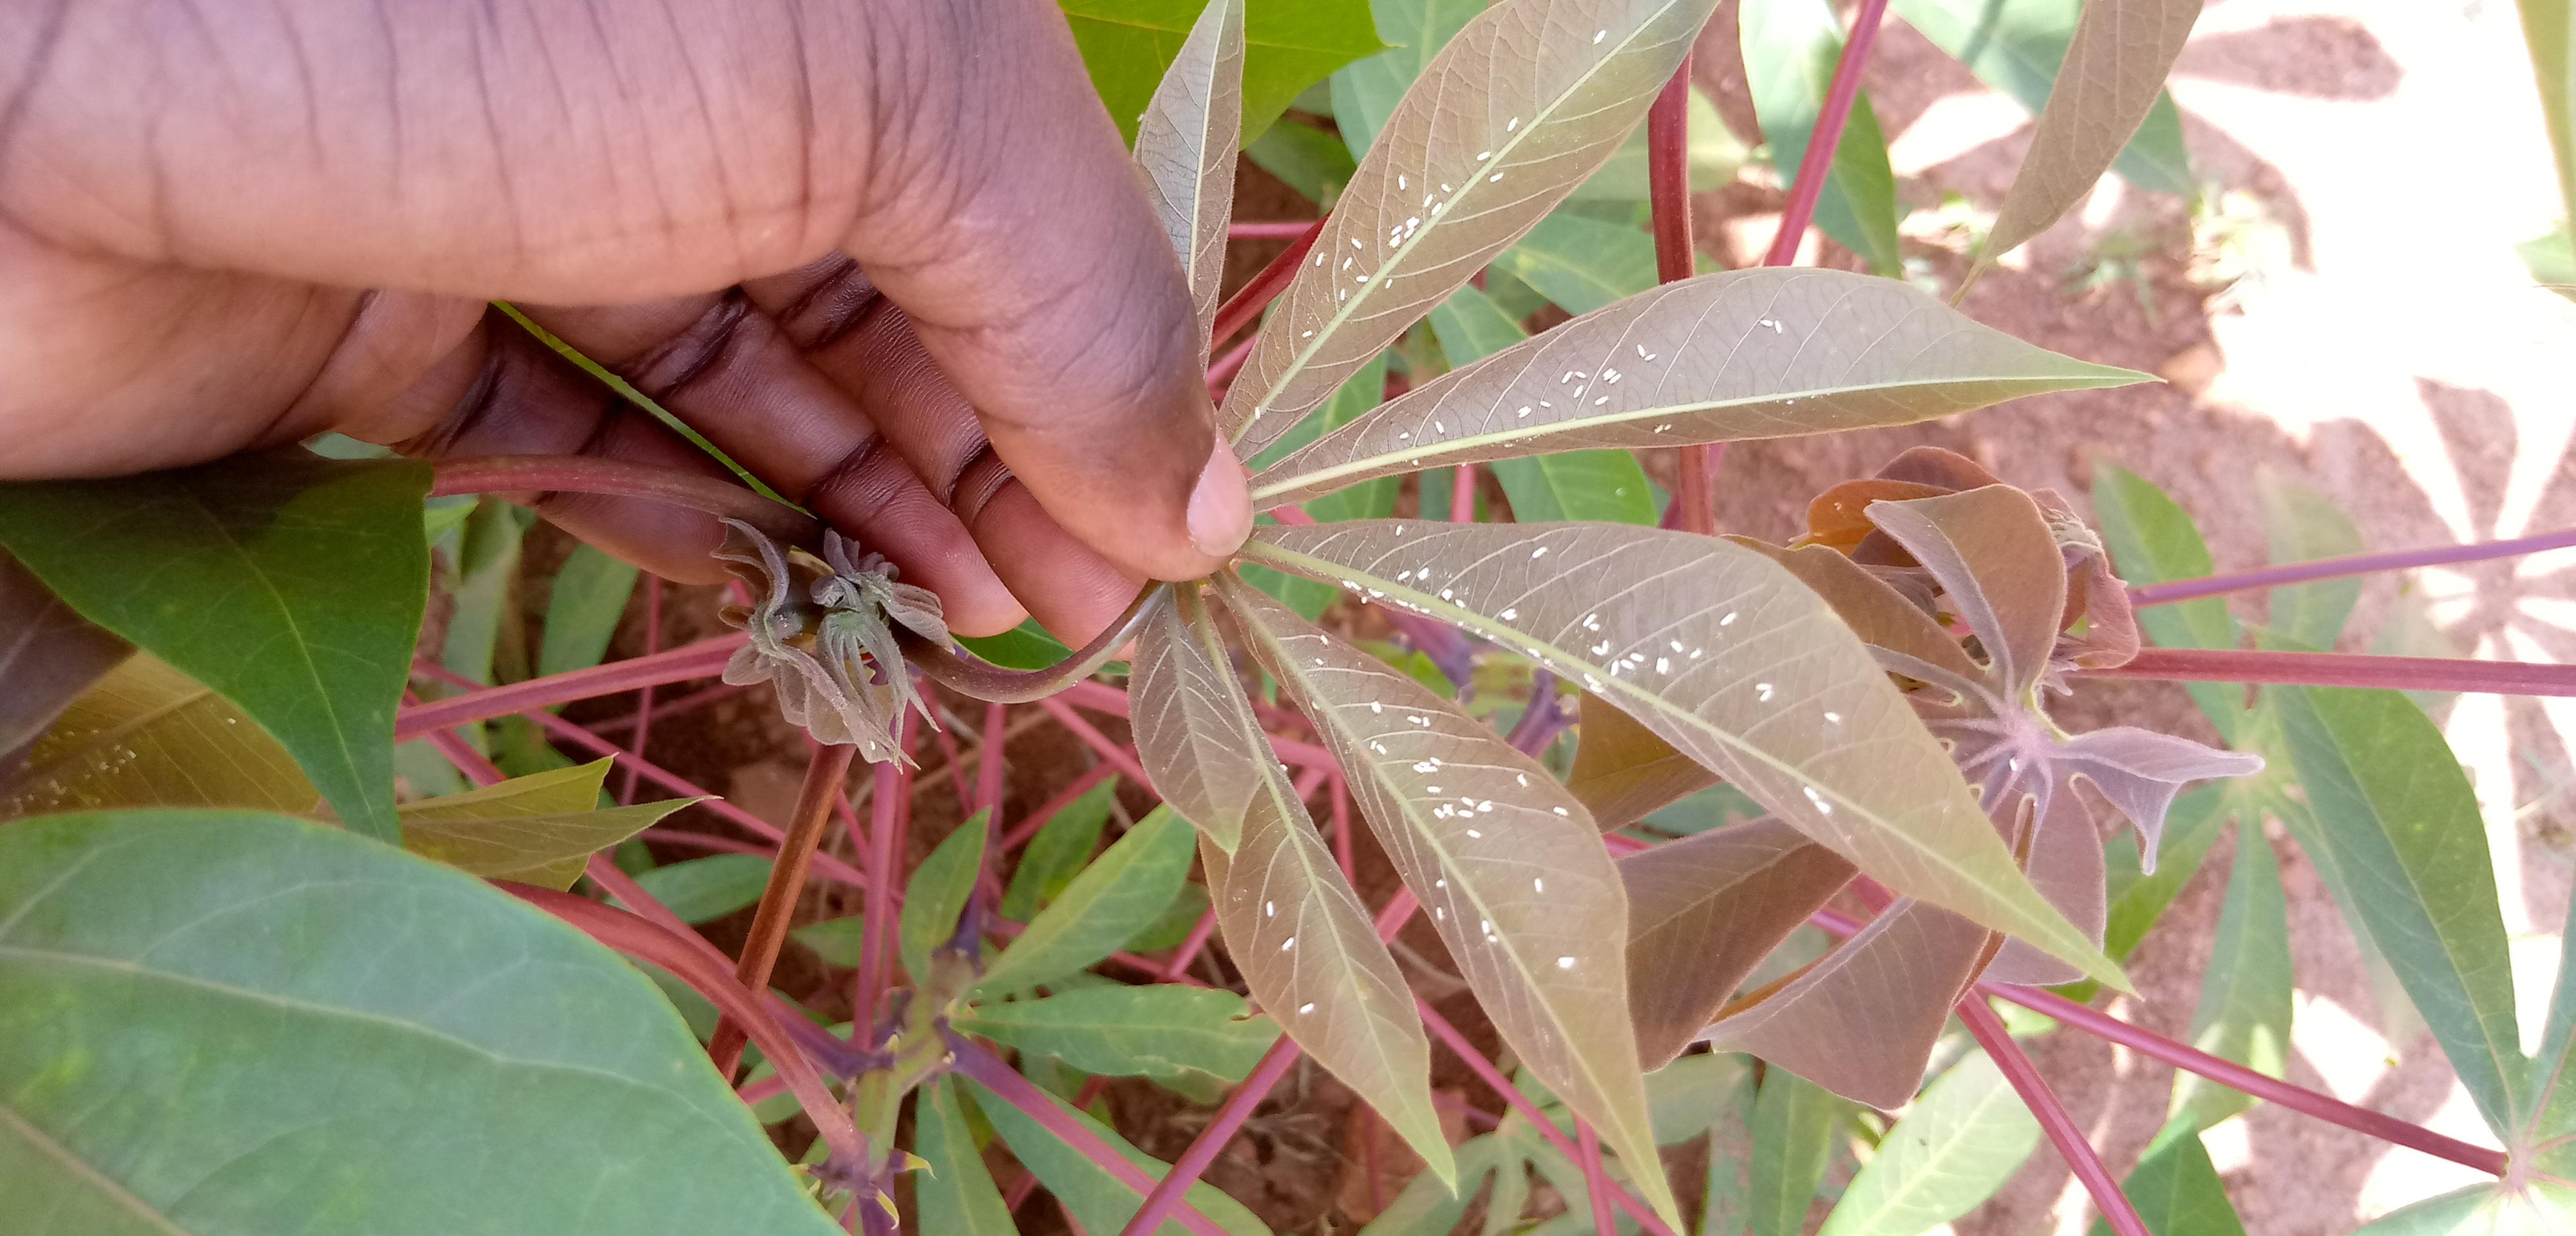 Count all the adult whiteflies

103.